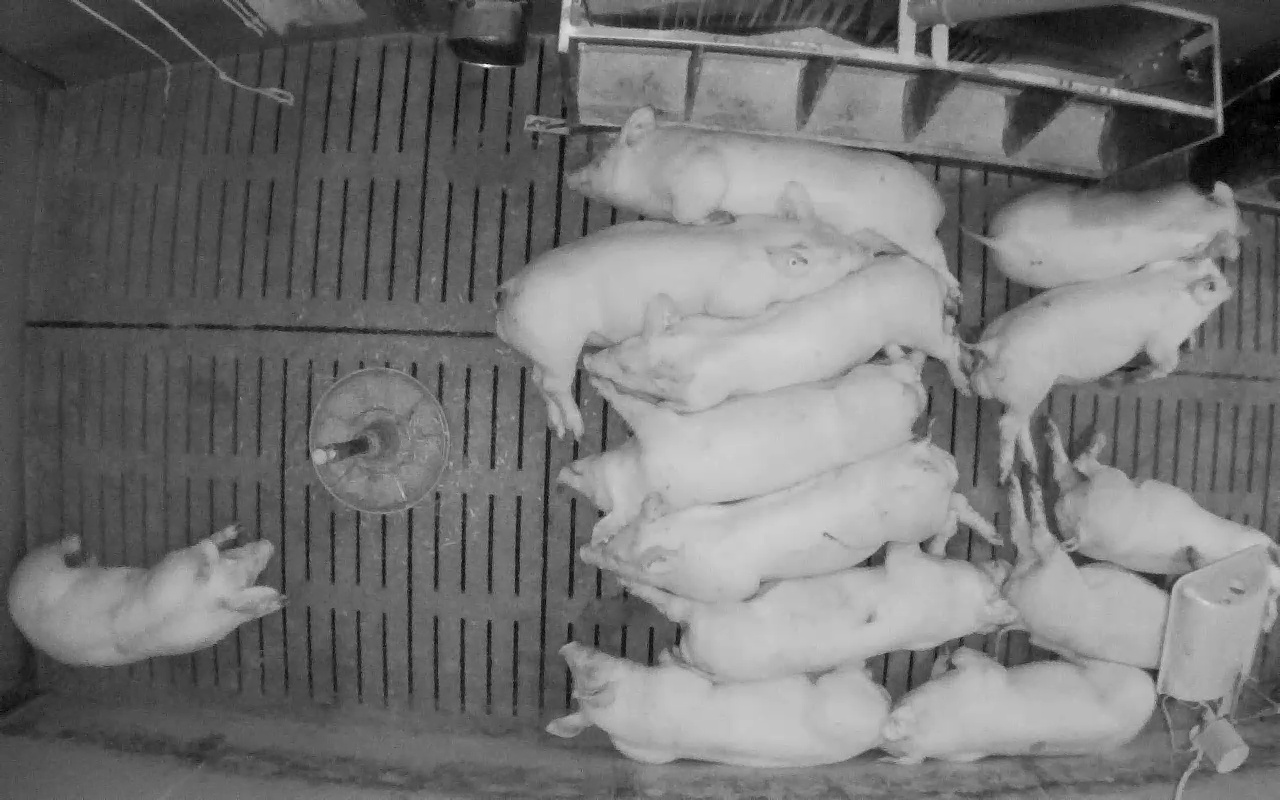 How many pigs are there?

13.